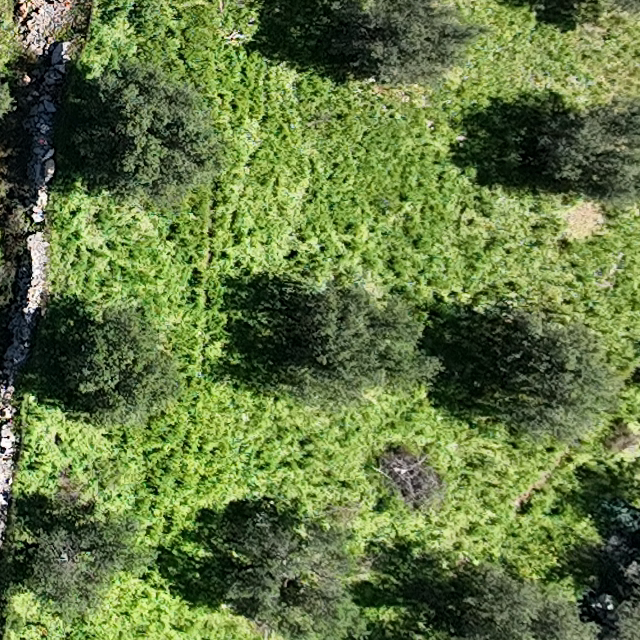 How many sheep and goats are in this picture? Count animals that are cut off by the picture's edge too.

3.